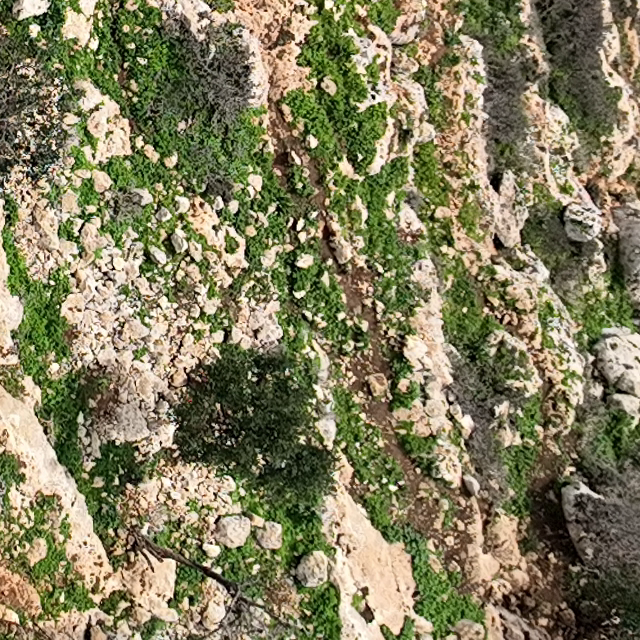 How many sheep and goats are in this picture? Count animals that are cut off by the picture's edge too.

0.